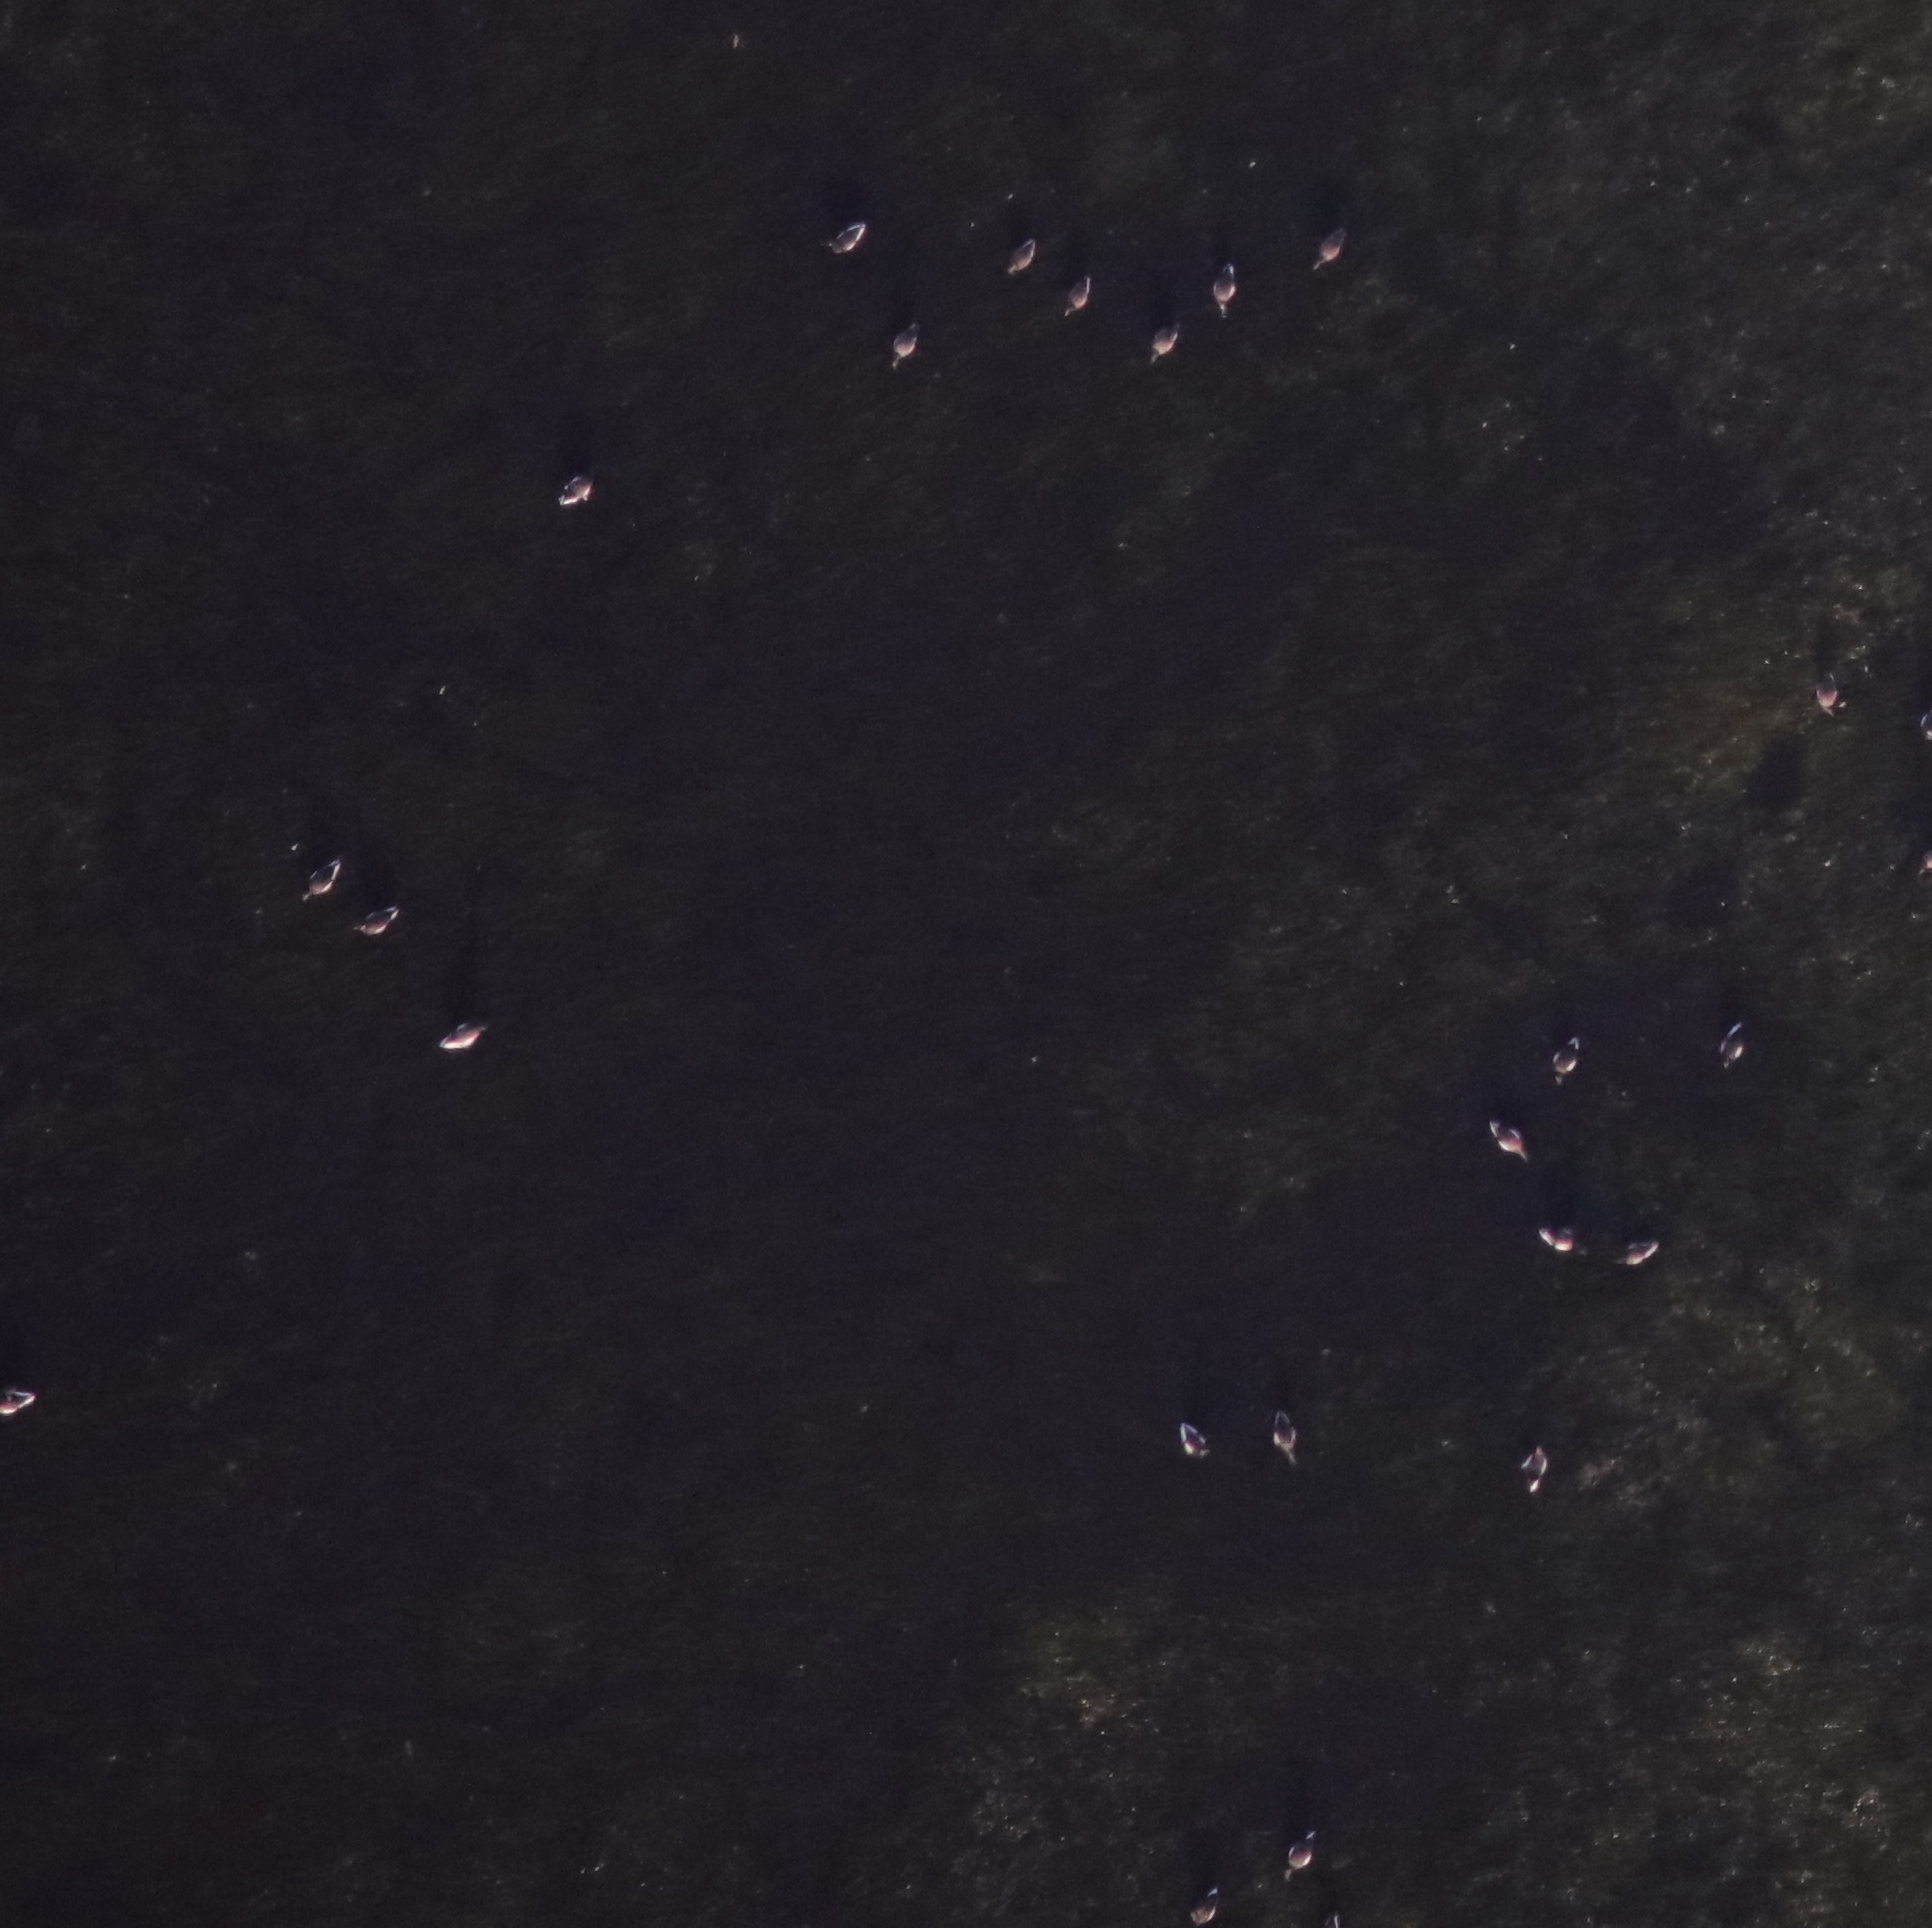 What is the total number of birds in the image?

23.